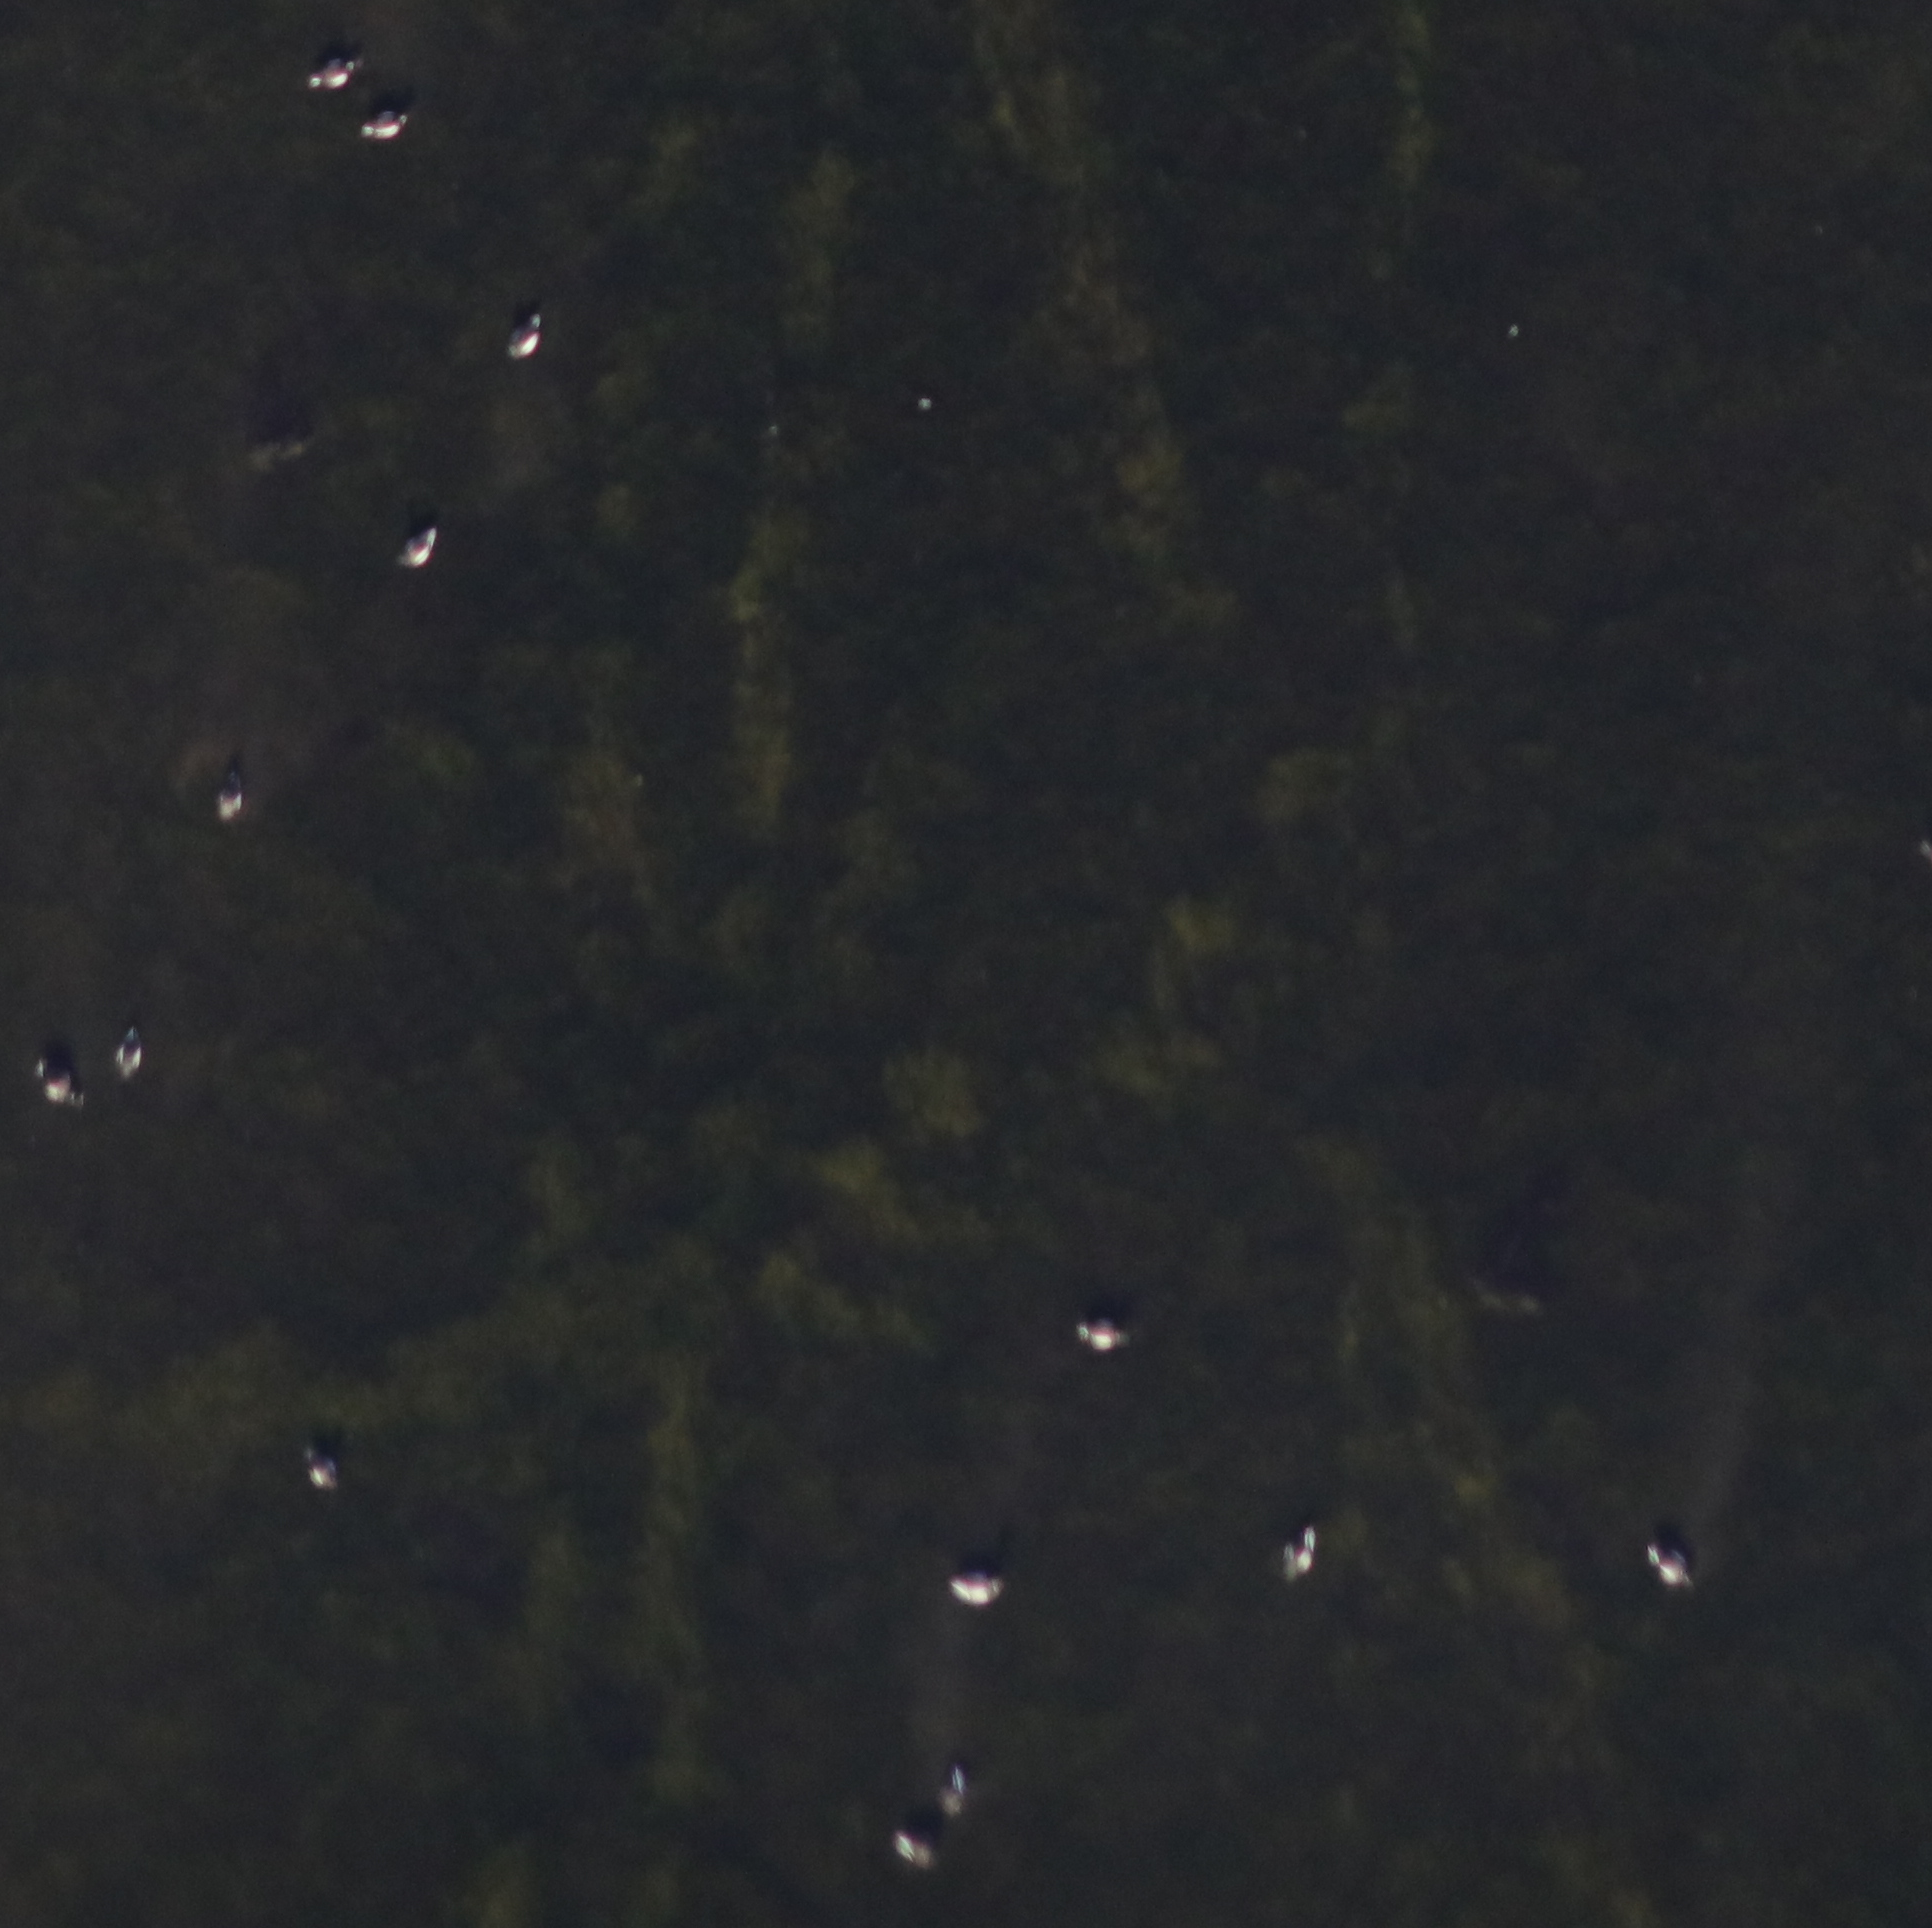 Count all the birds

14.